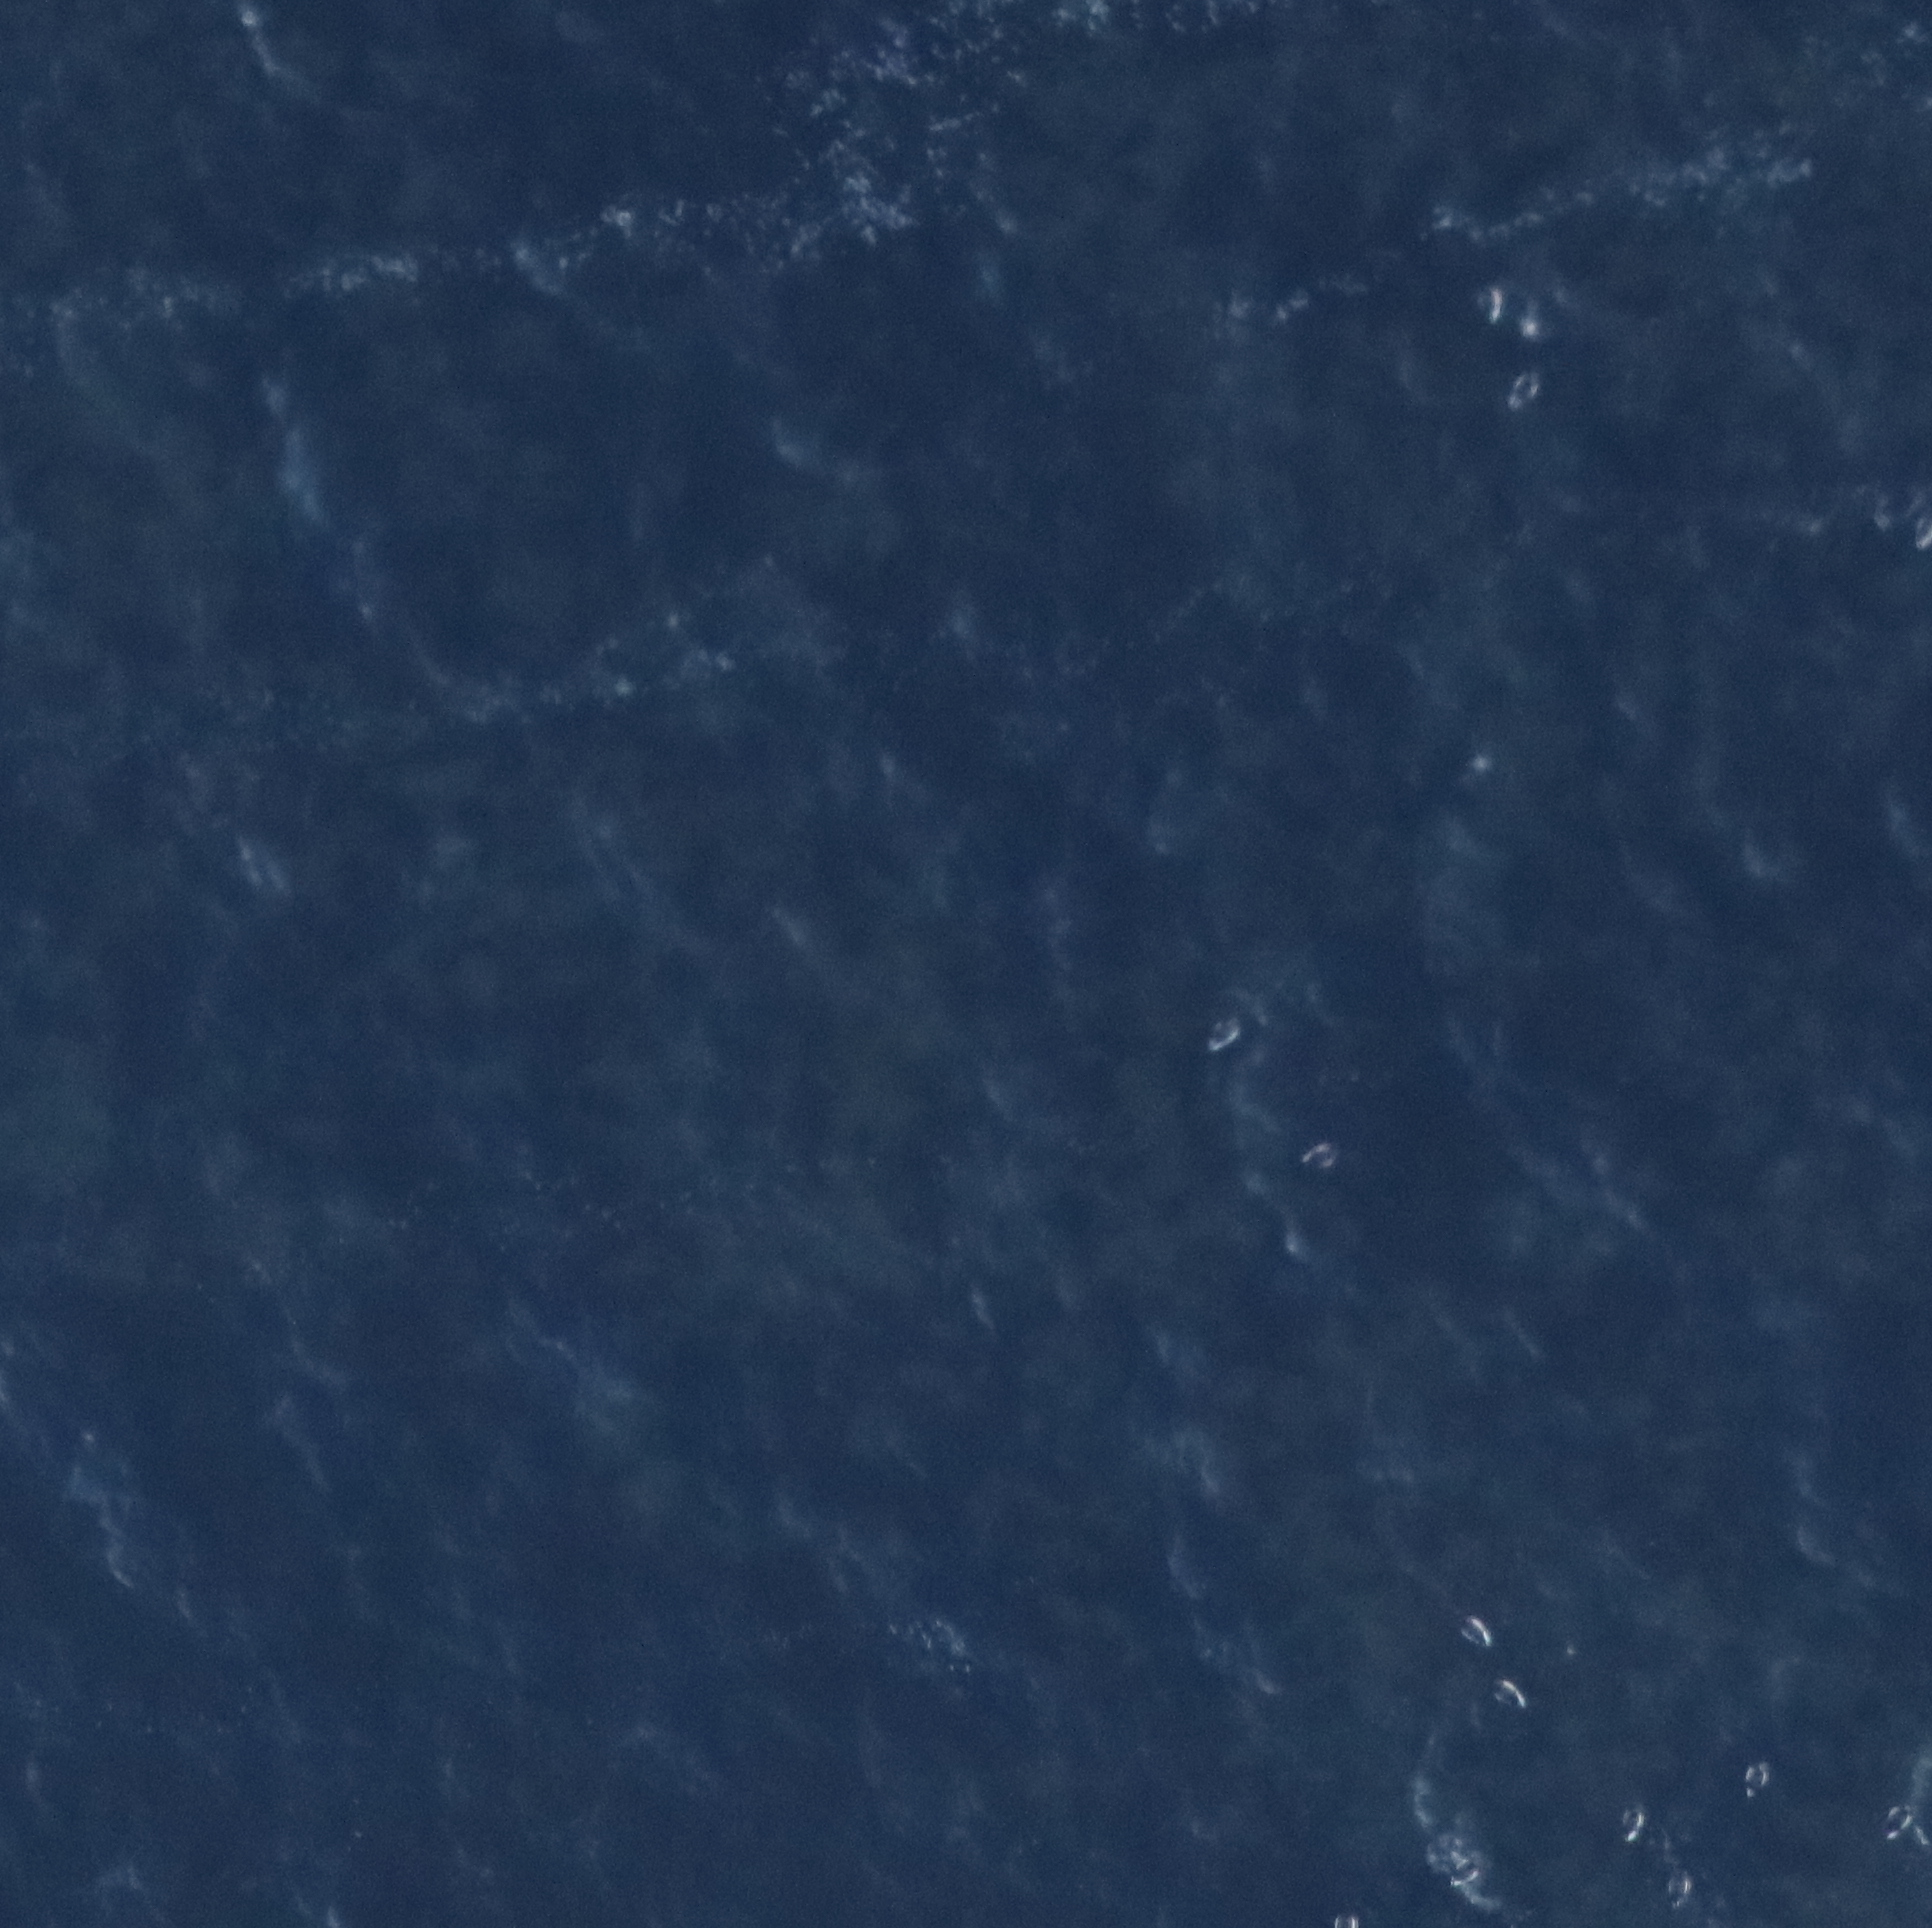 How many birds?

12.